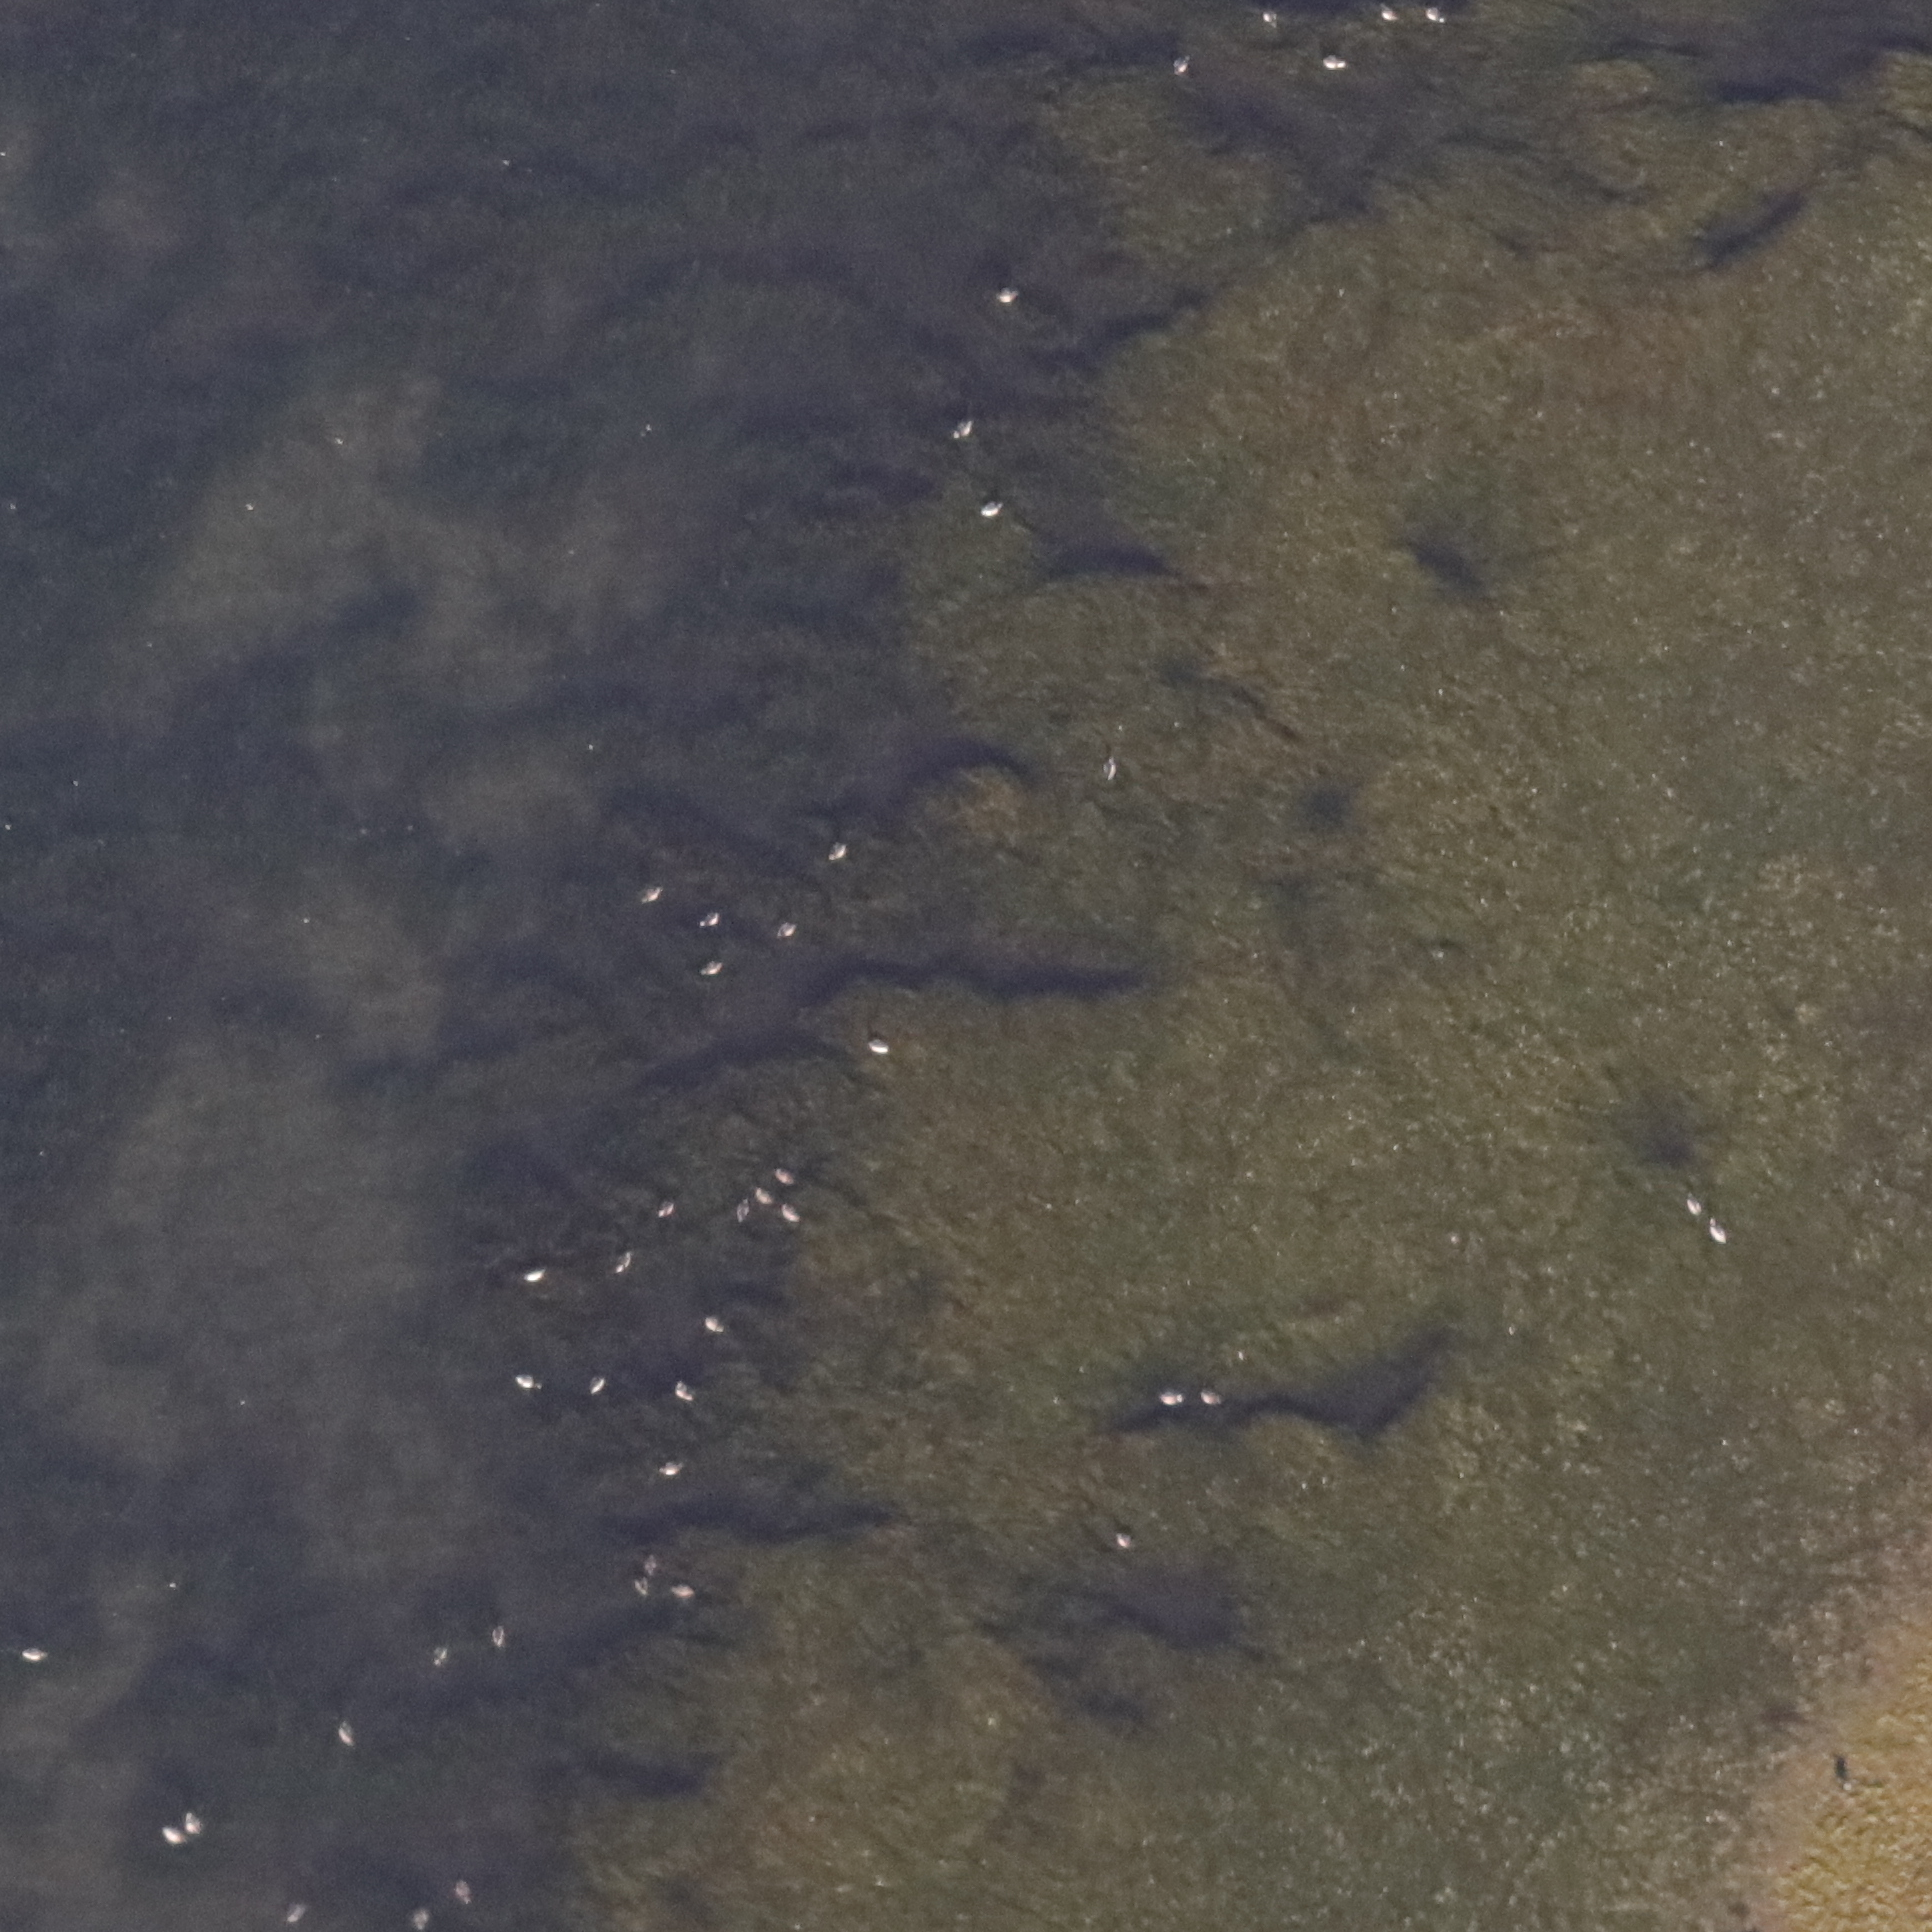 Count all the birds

45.